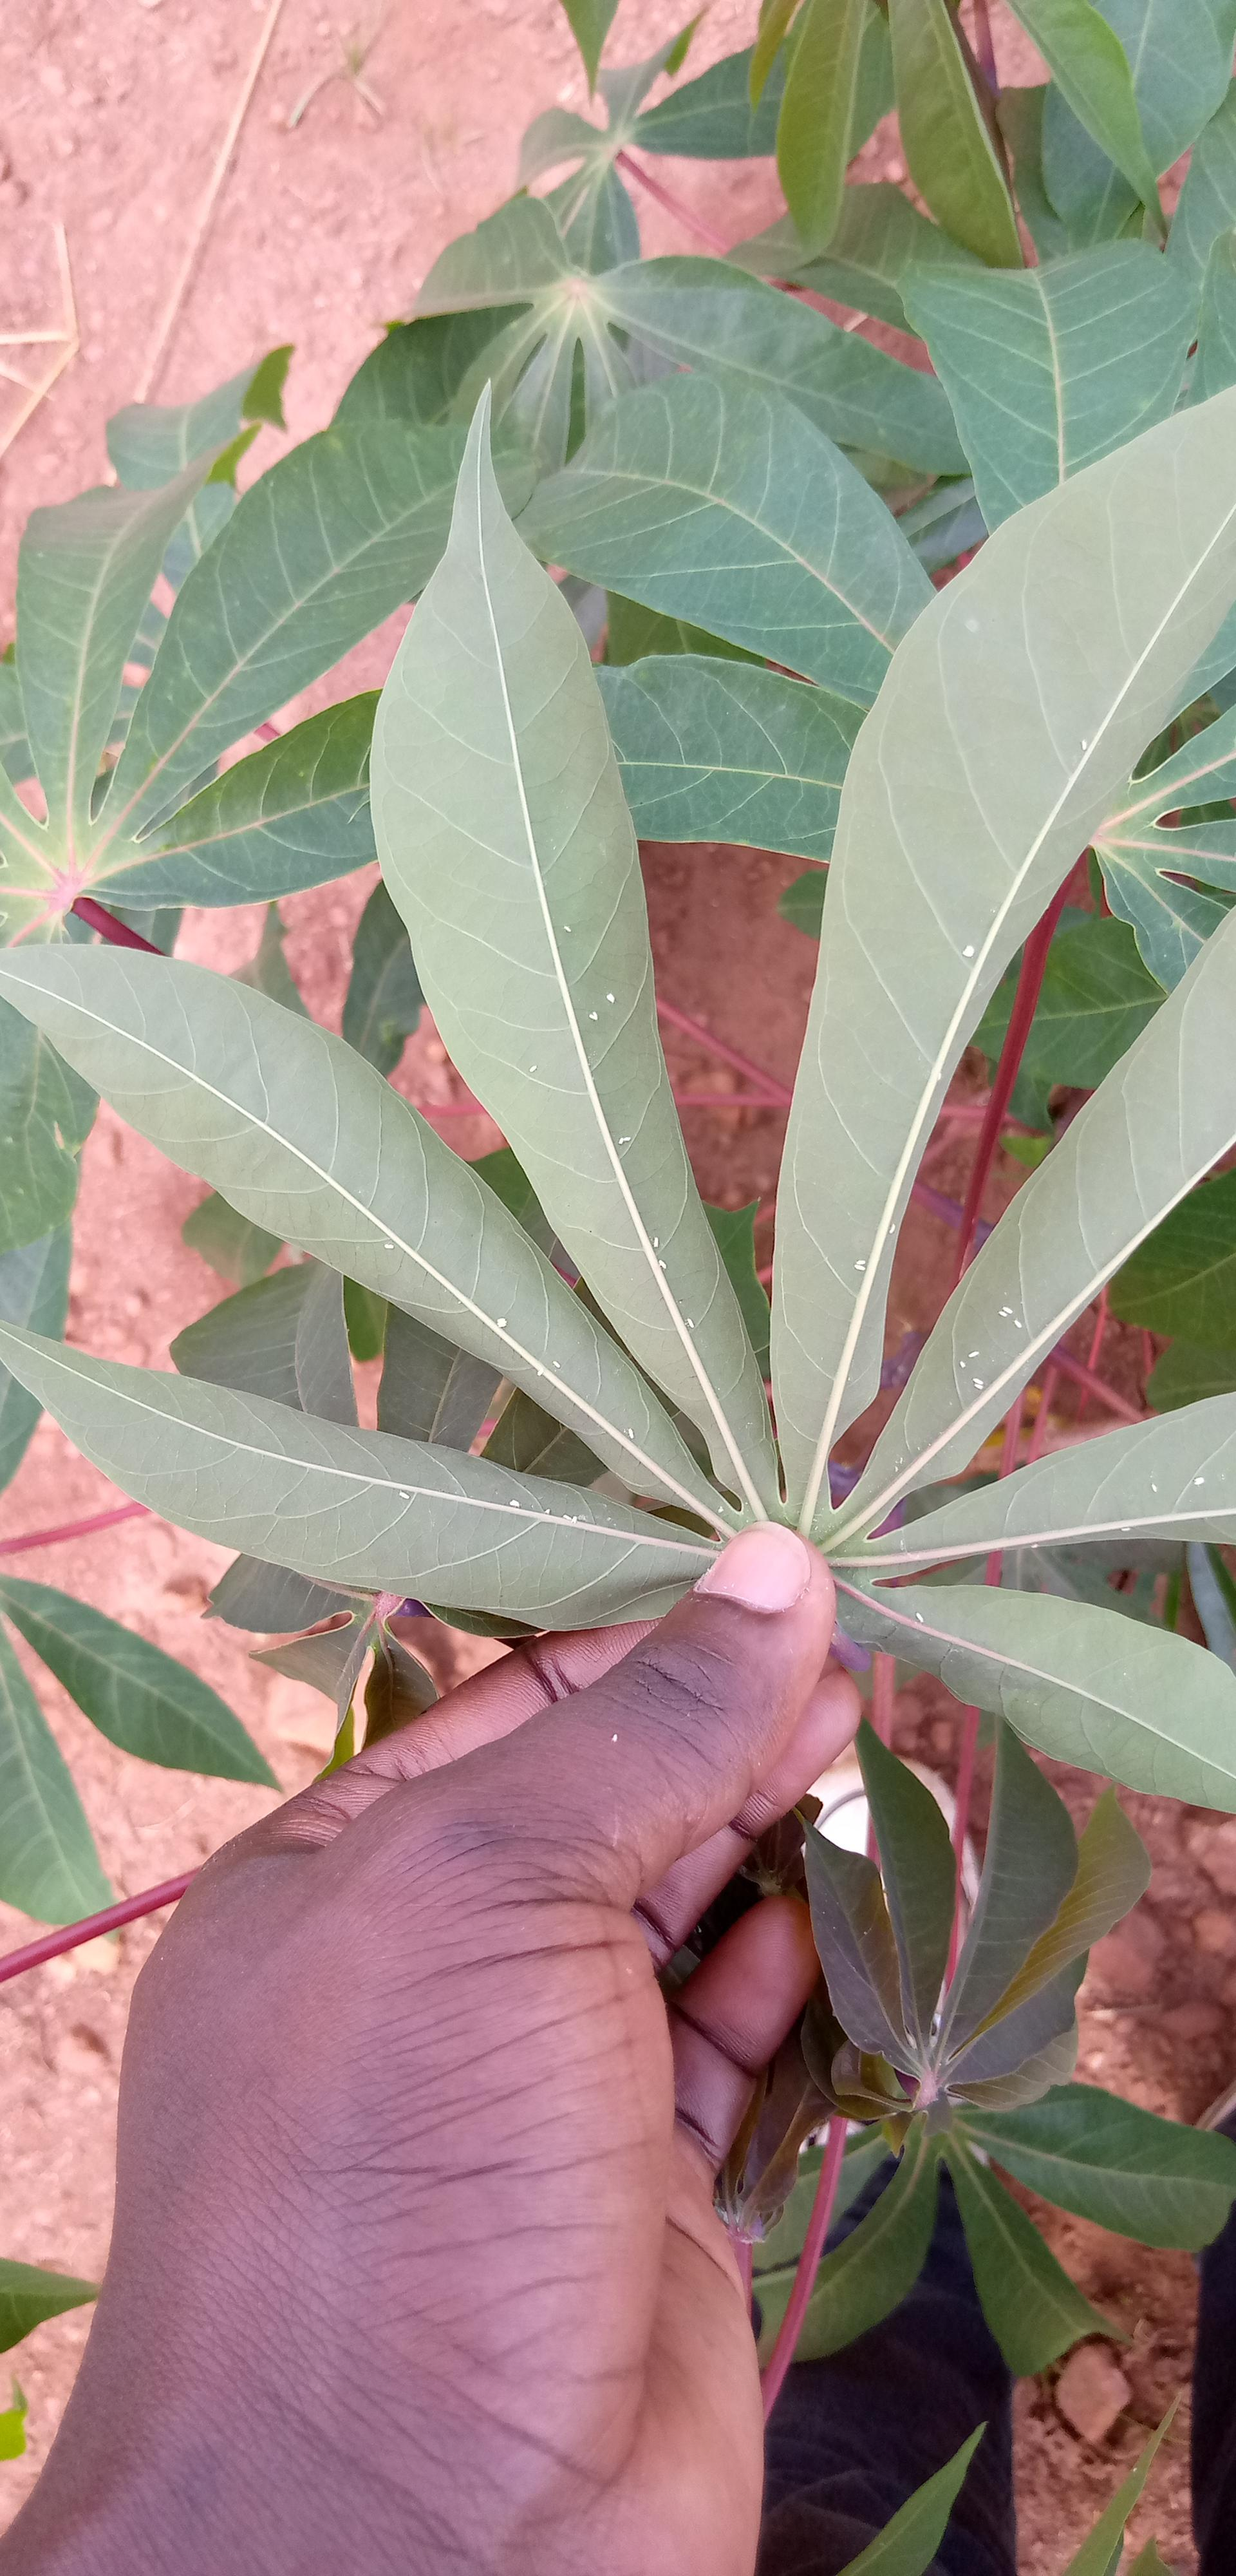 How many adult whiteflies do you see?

38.